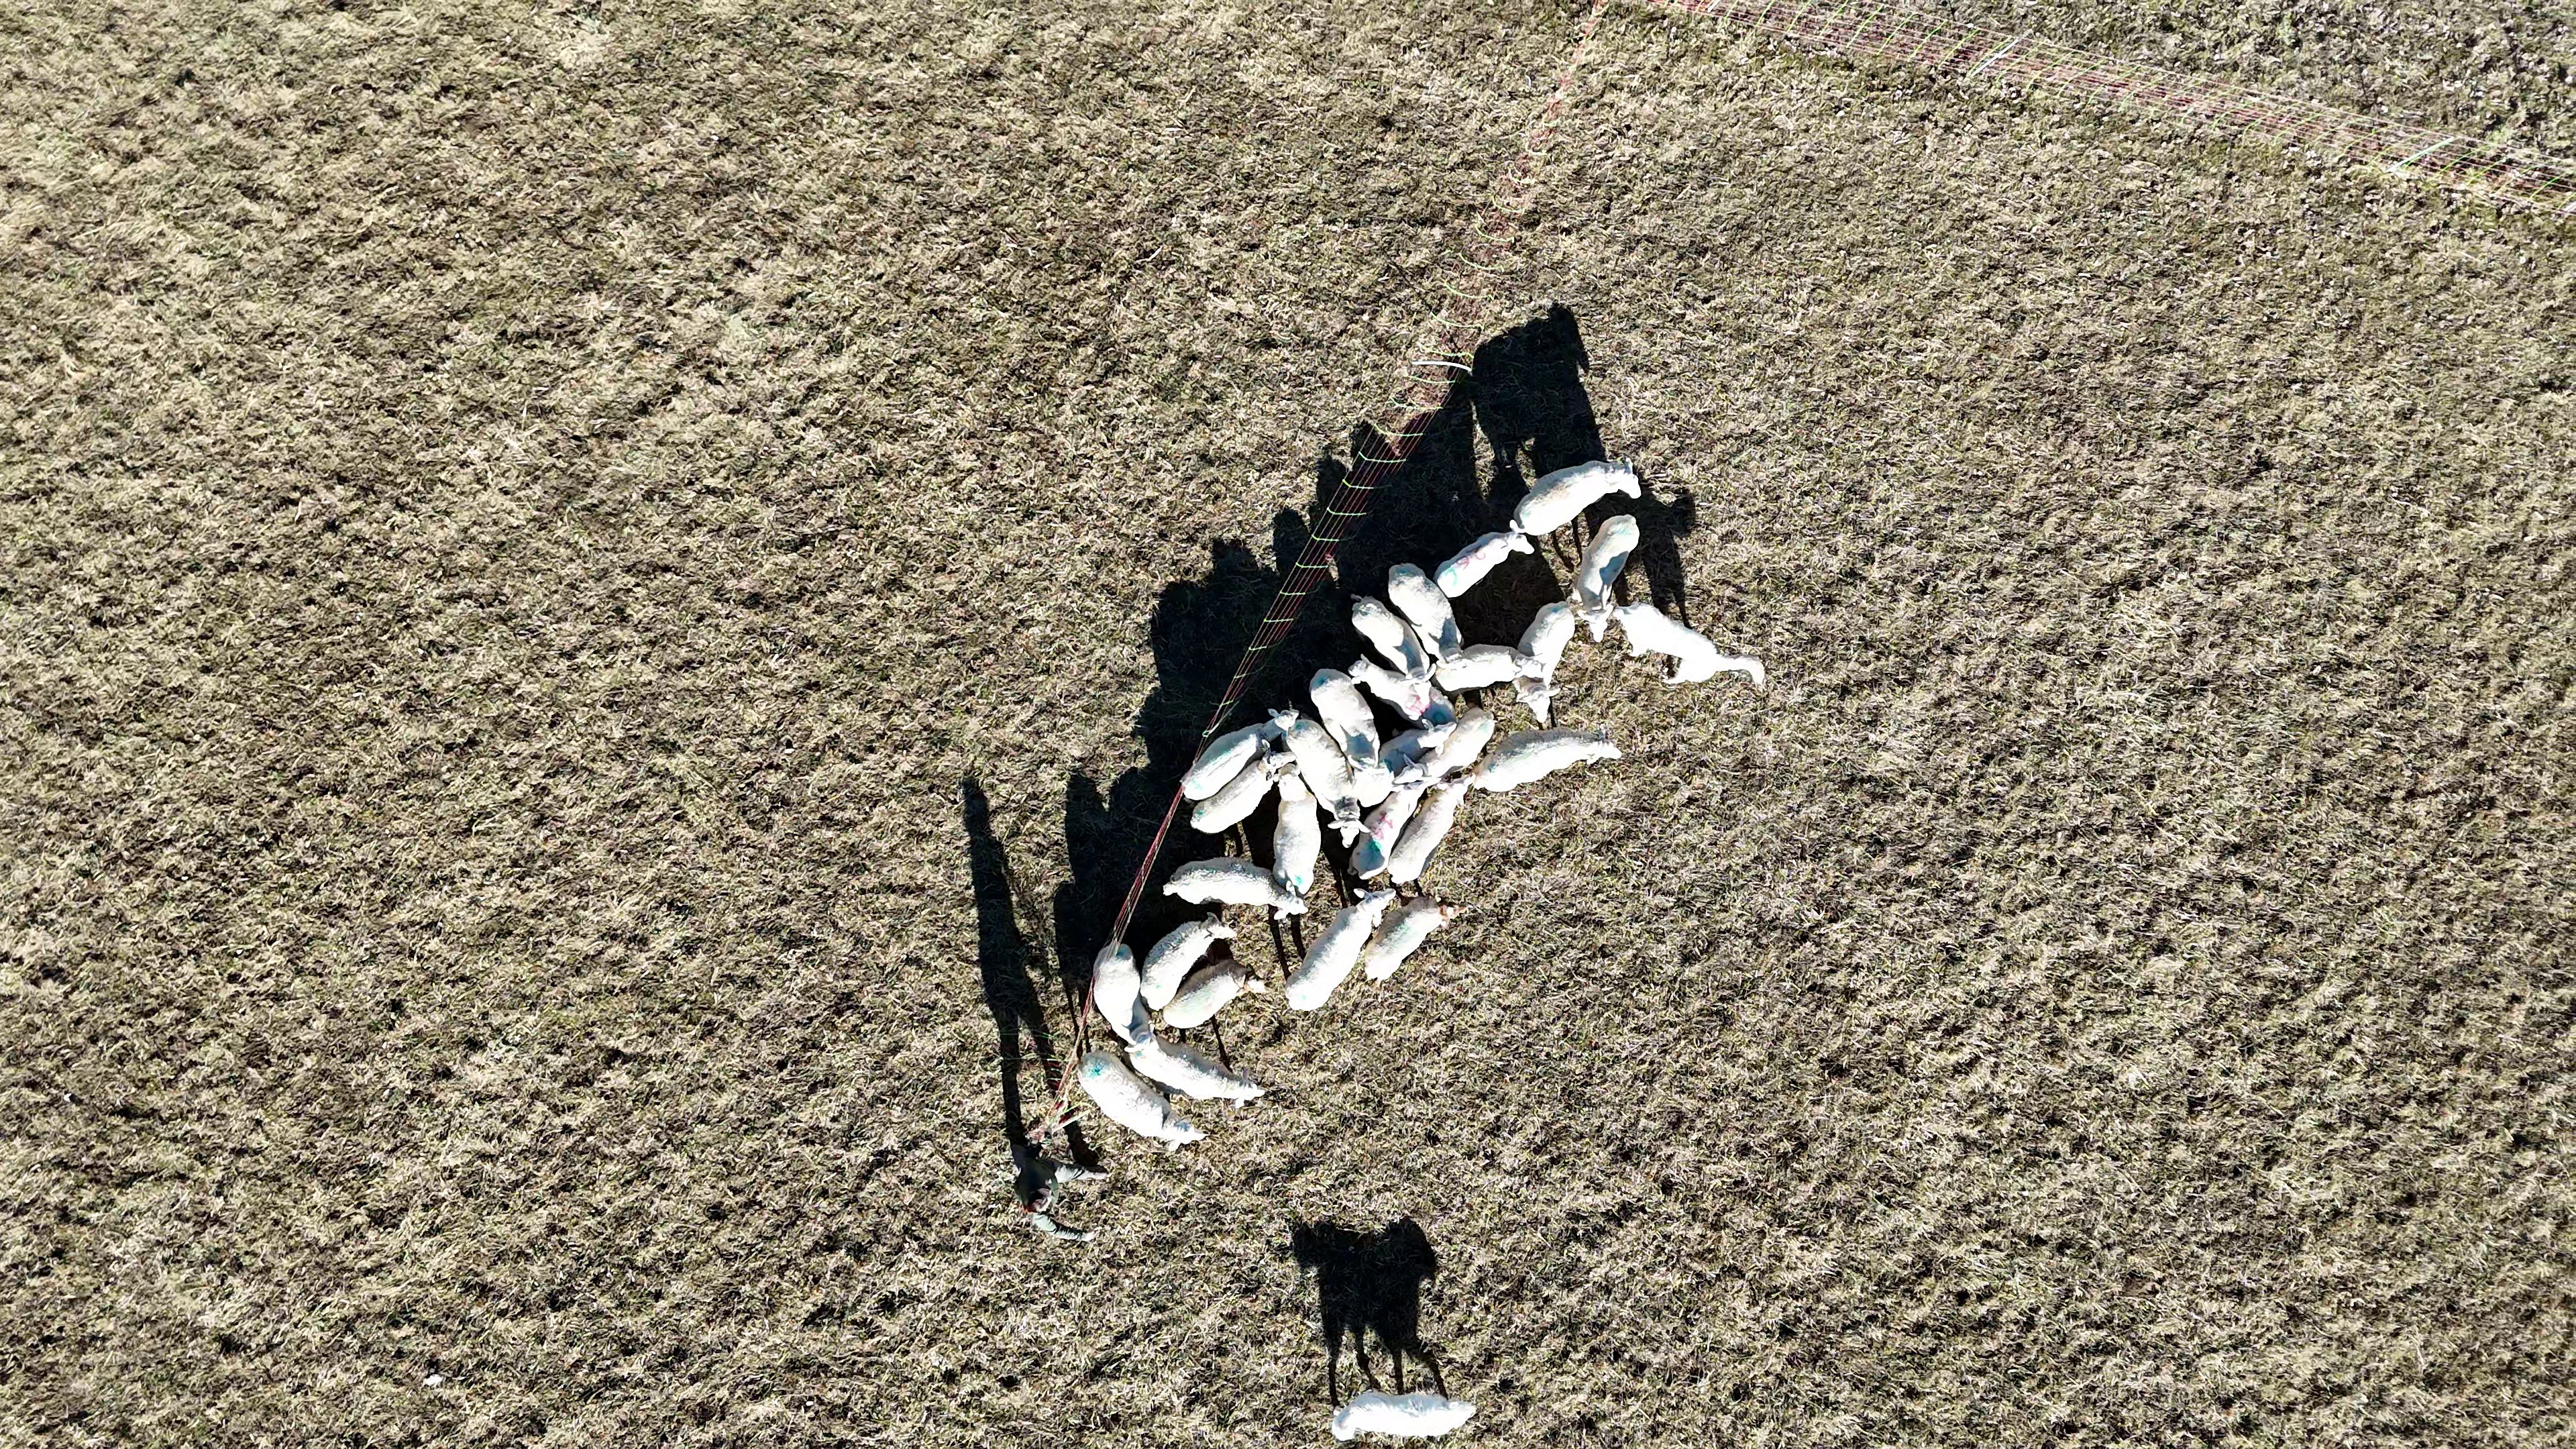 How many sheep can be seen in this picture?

26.